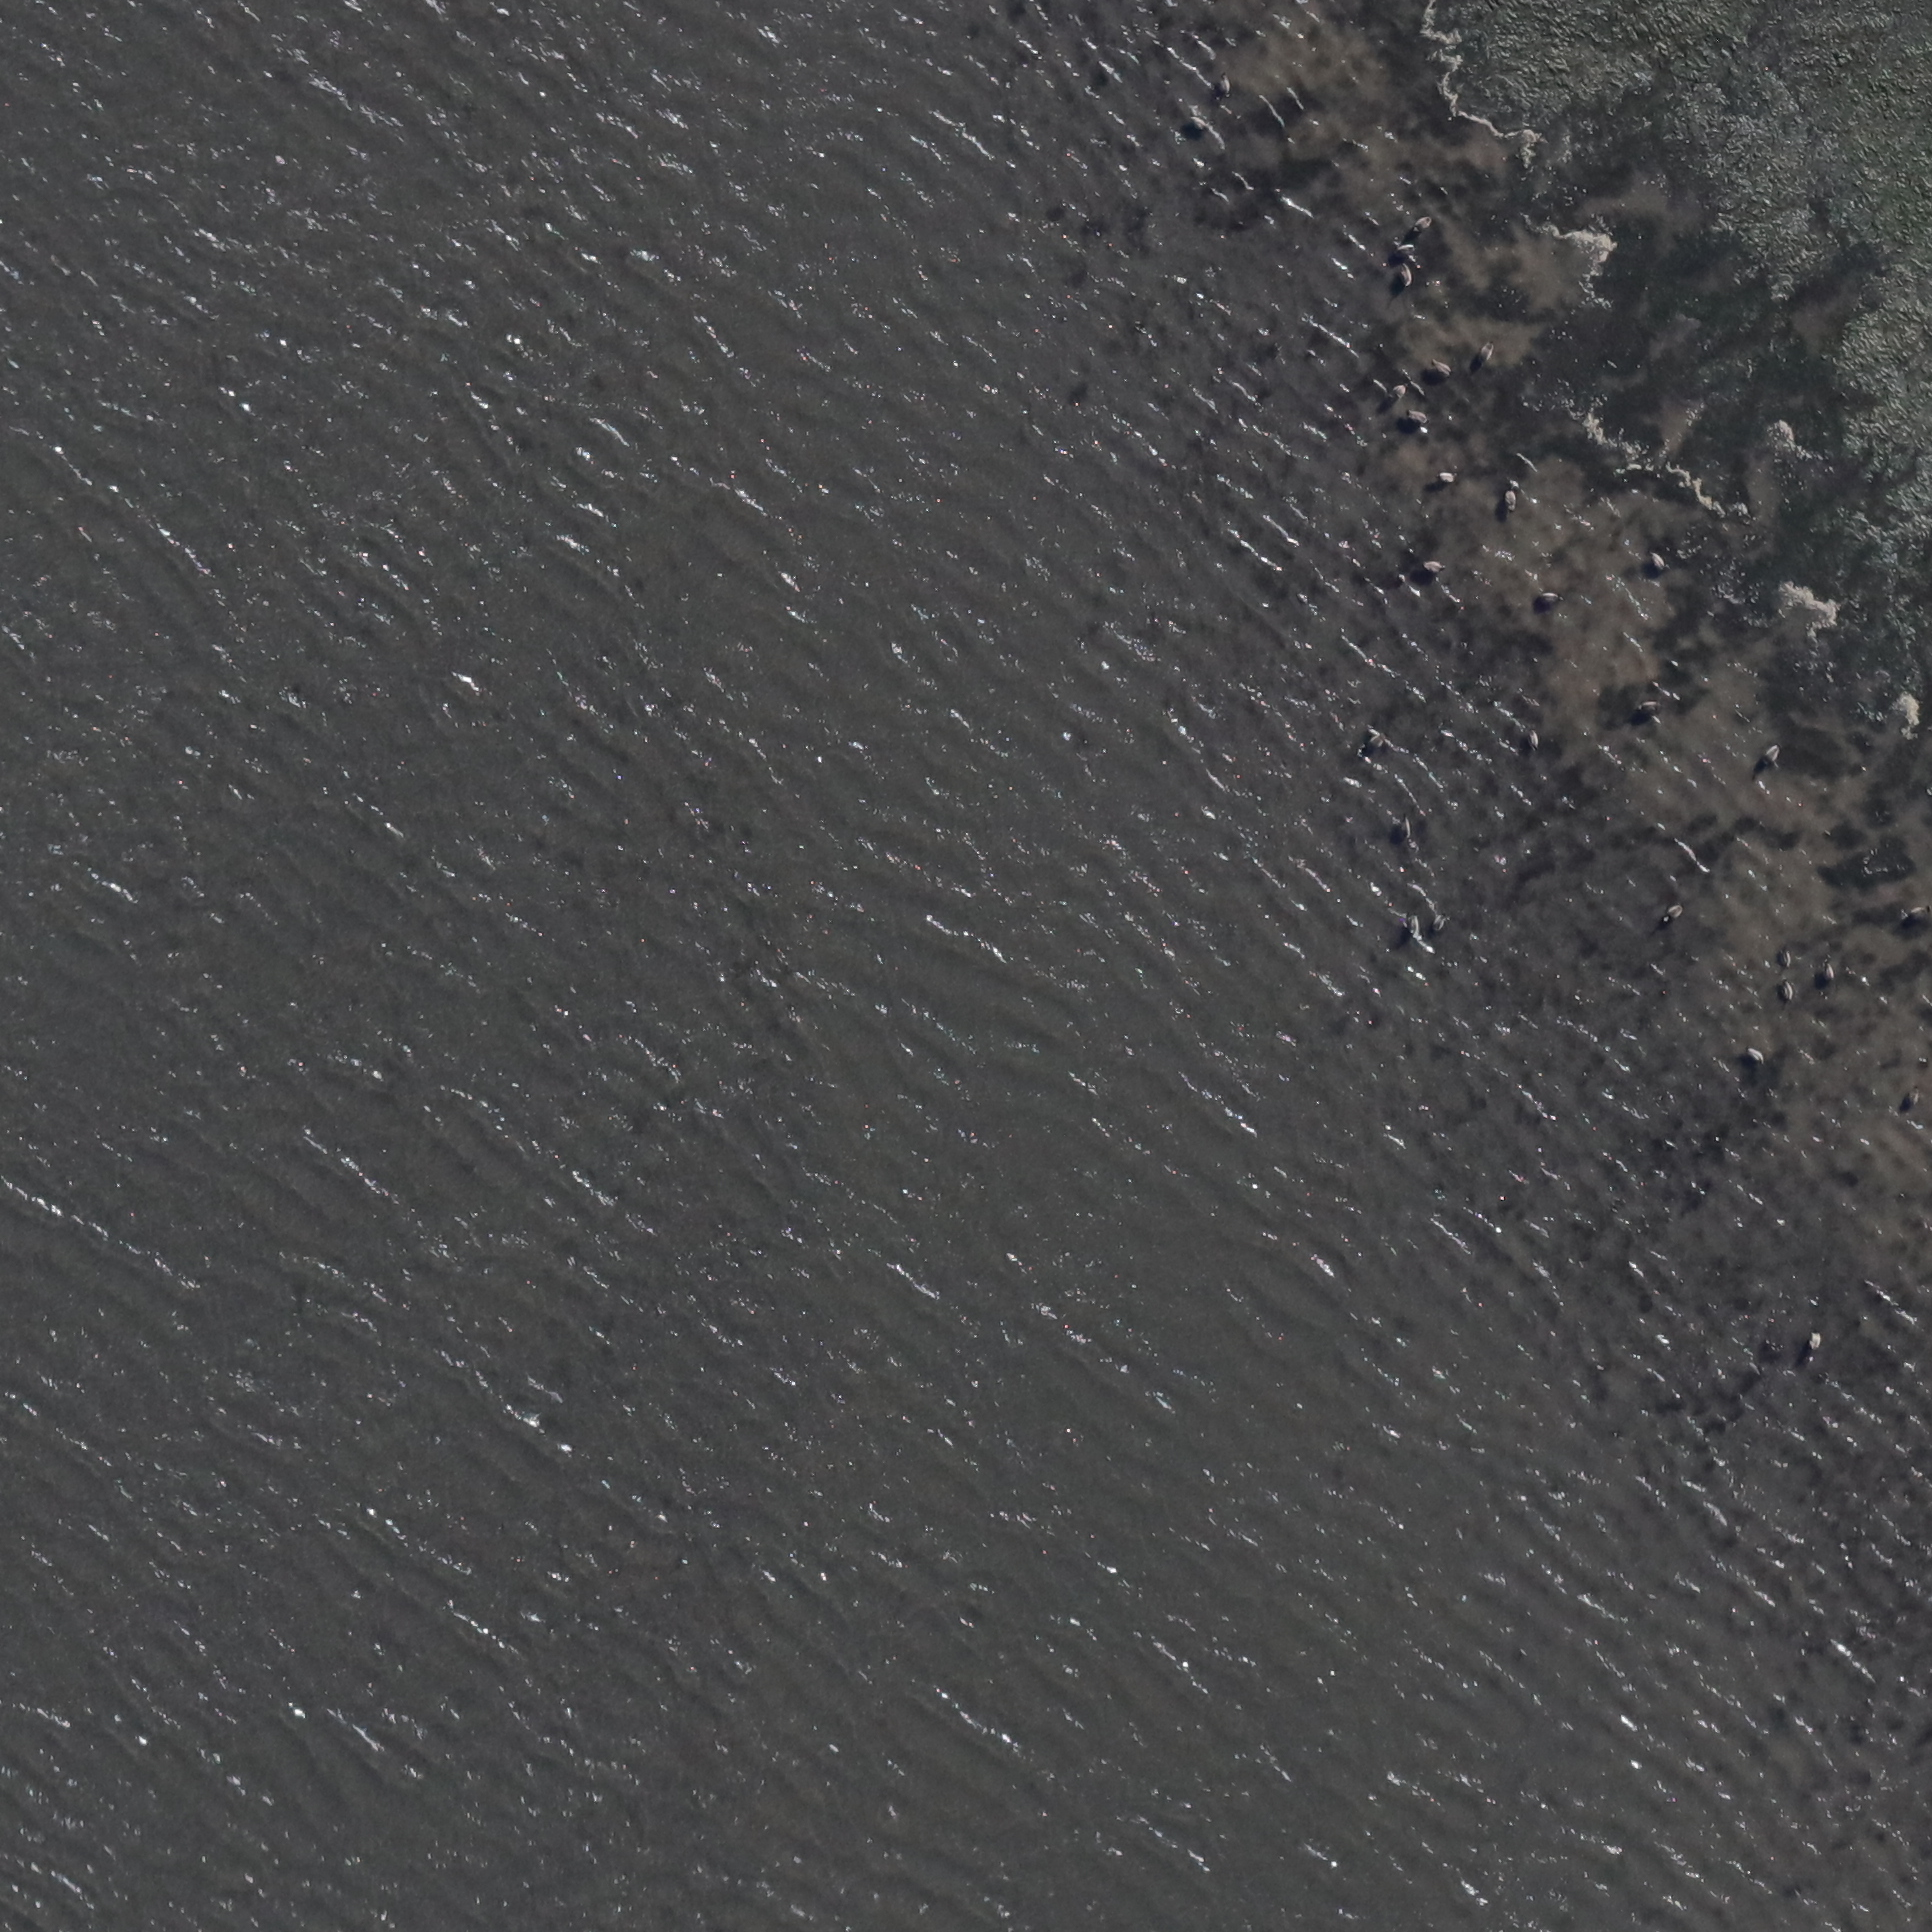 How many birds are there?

29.